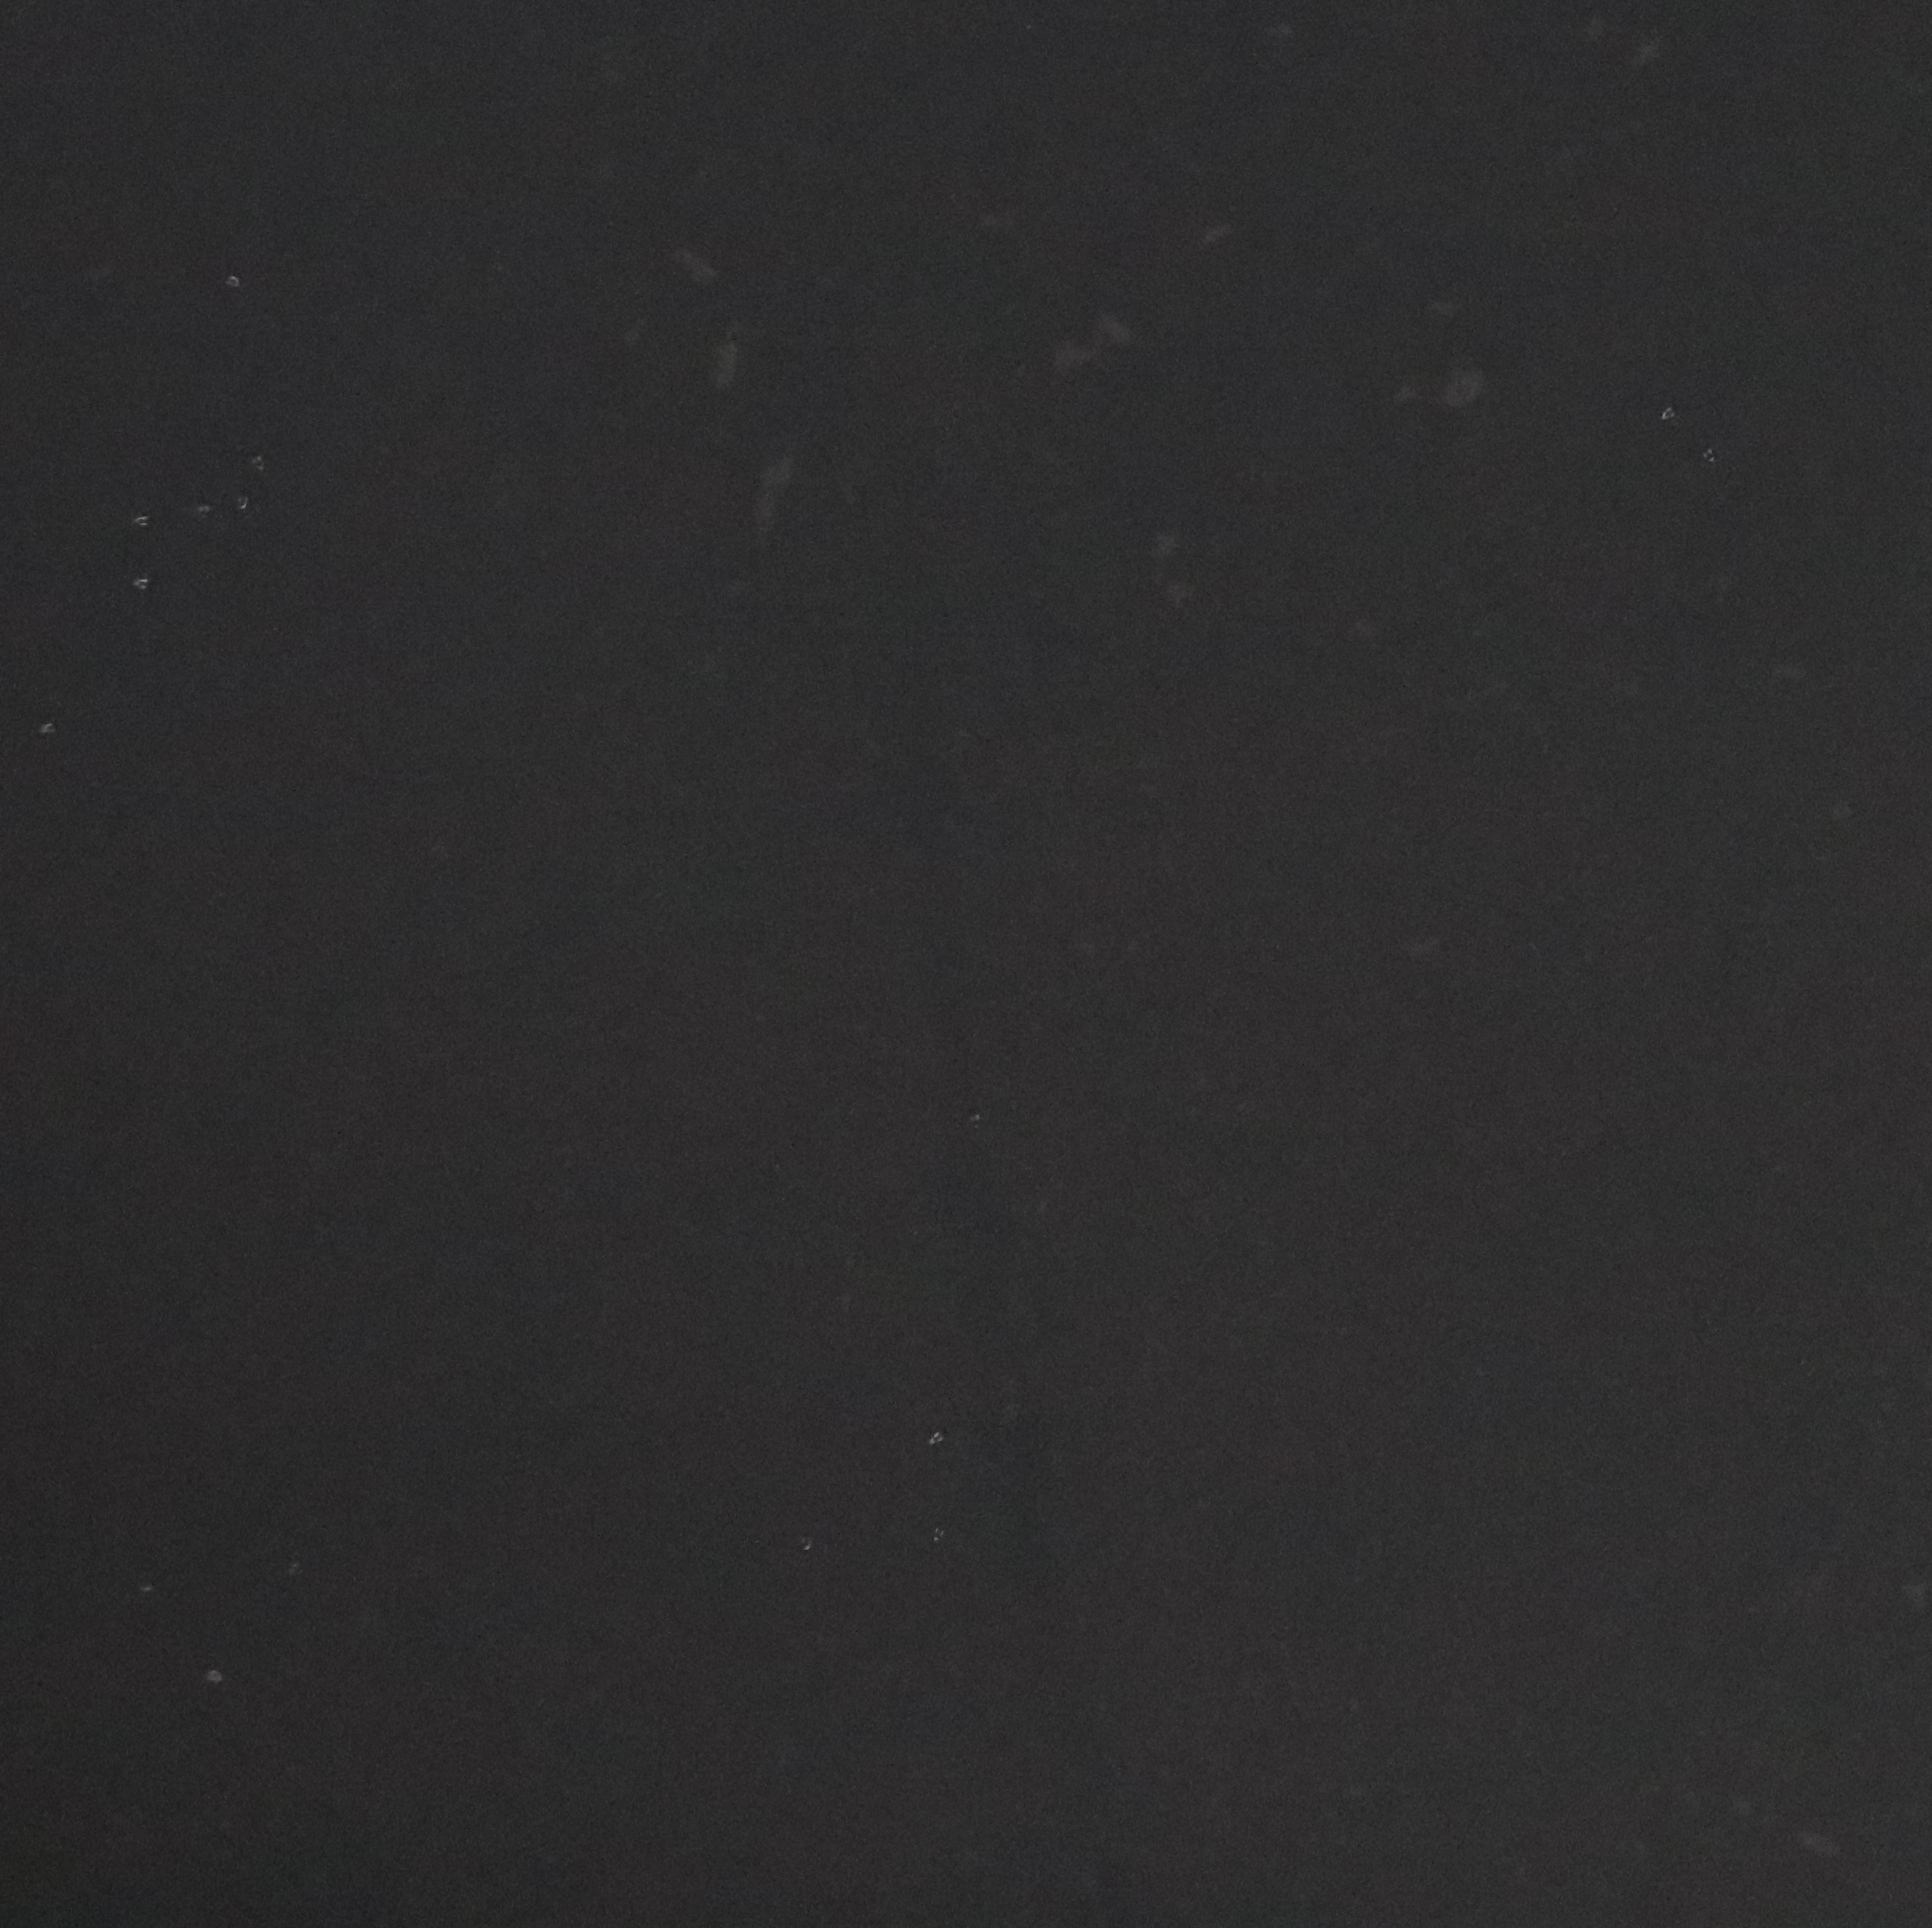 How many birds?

16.